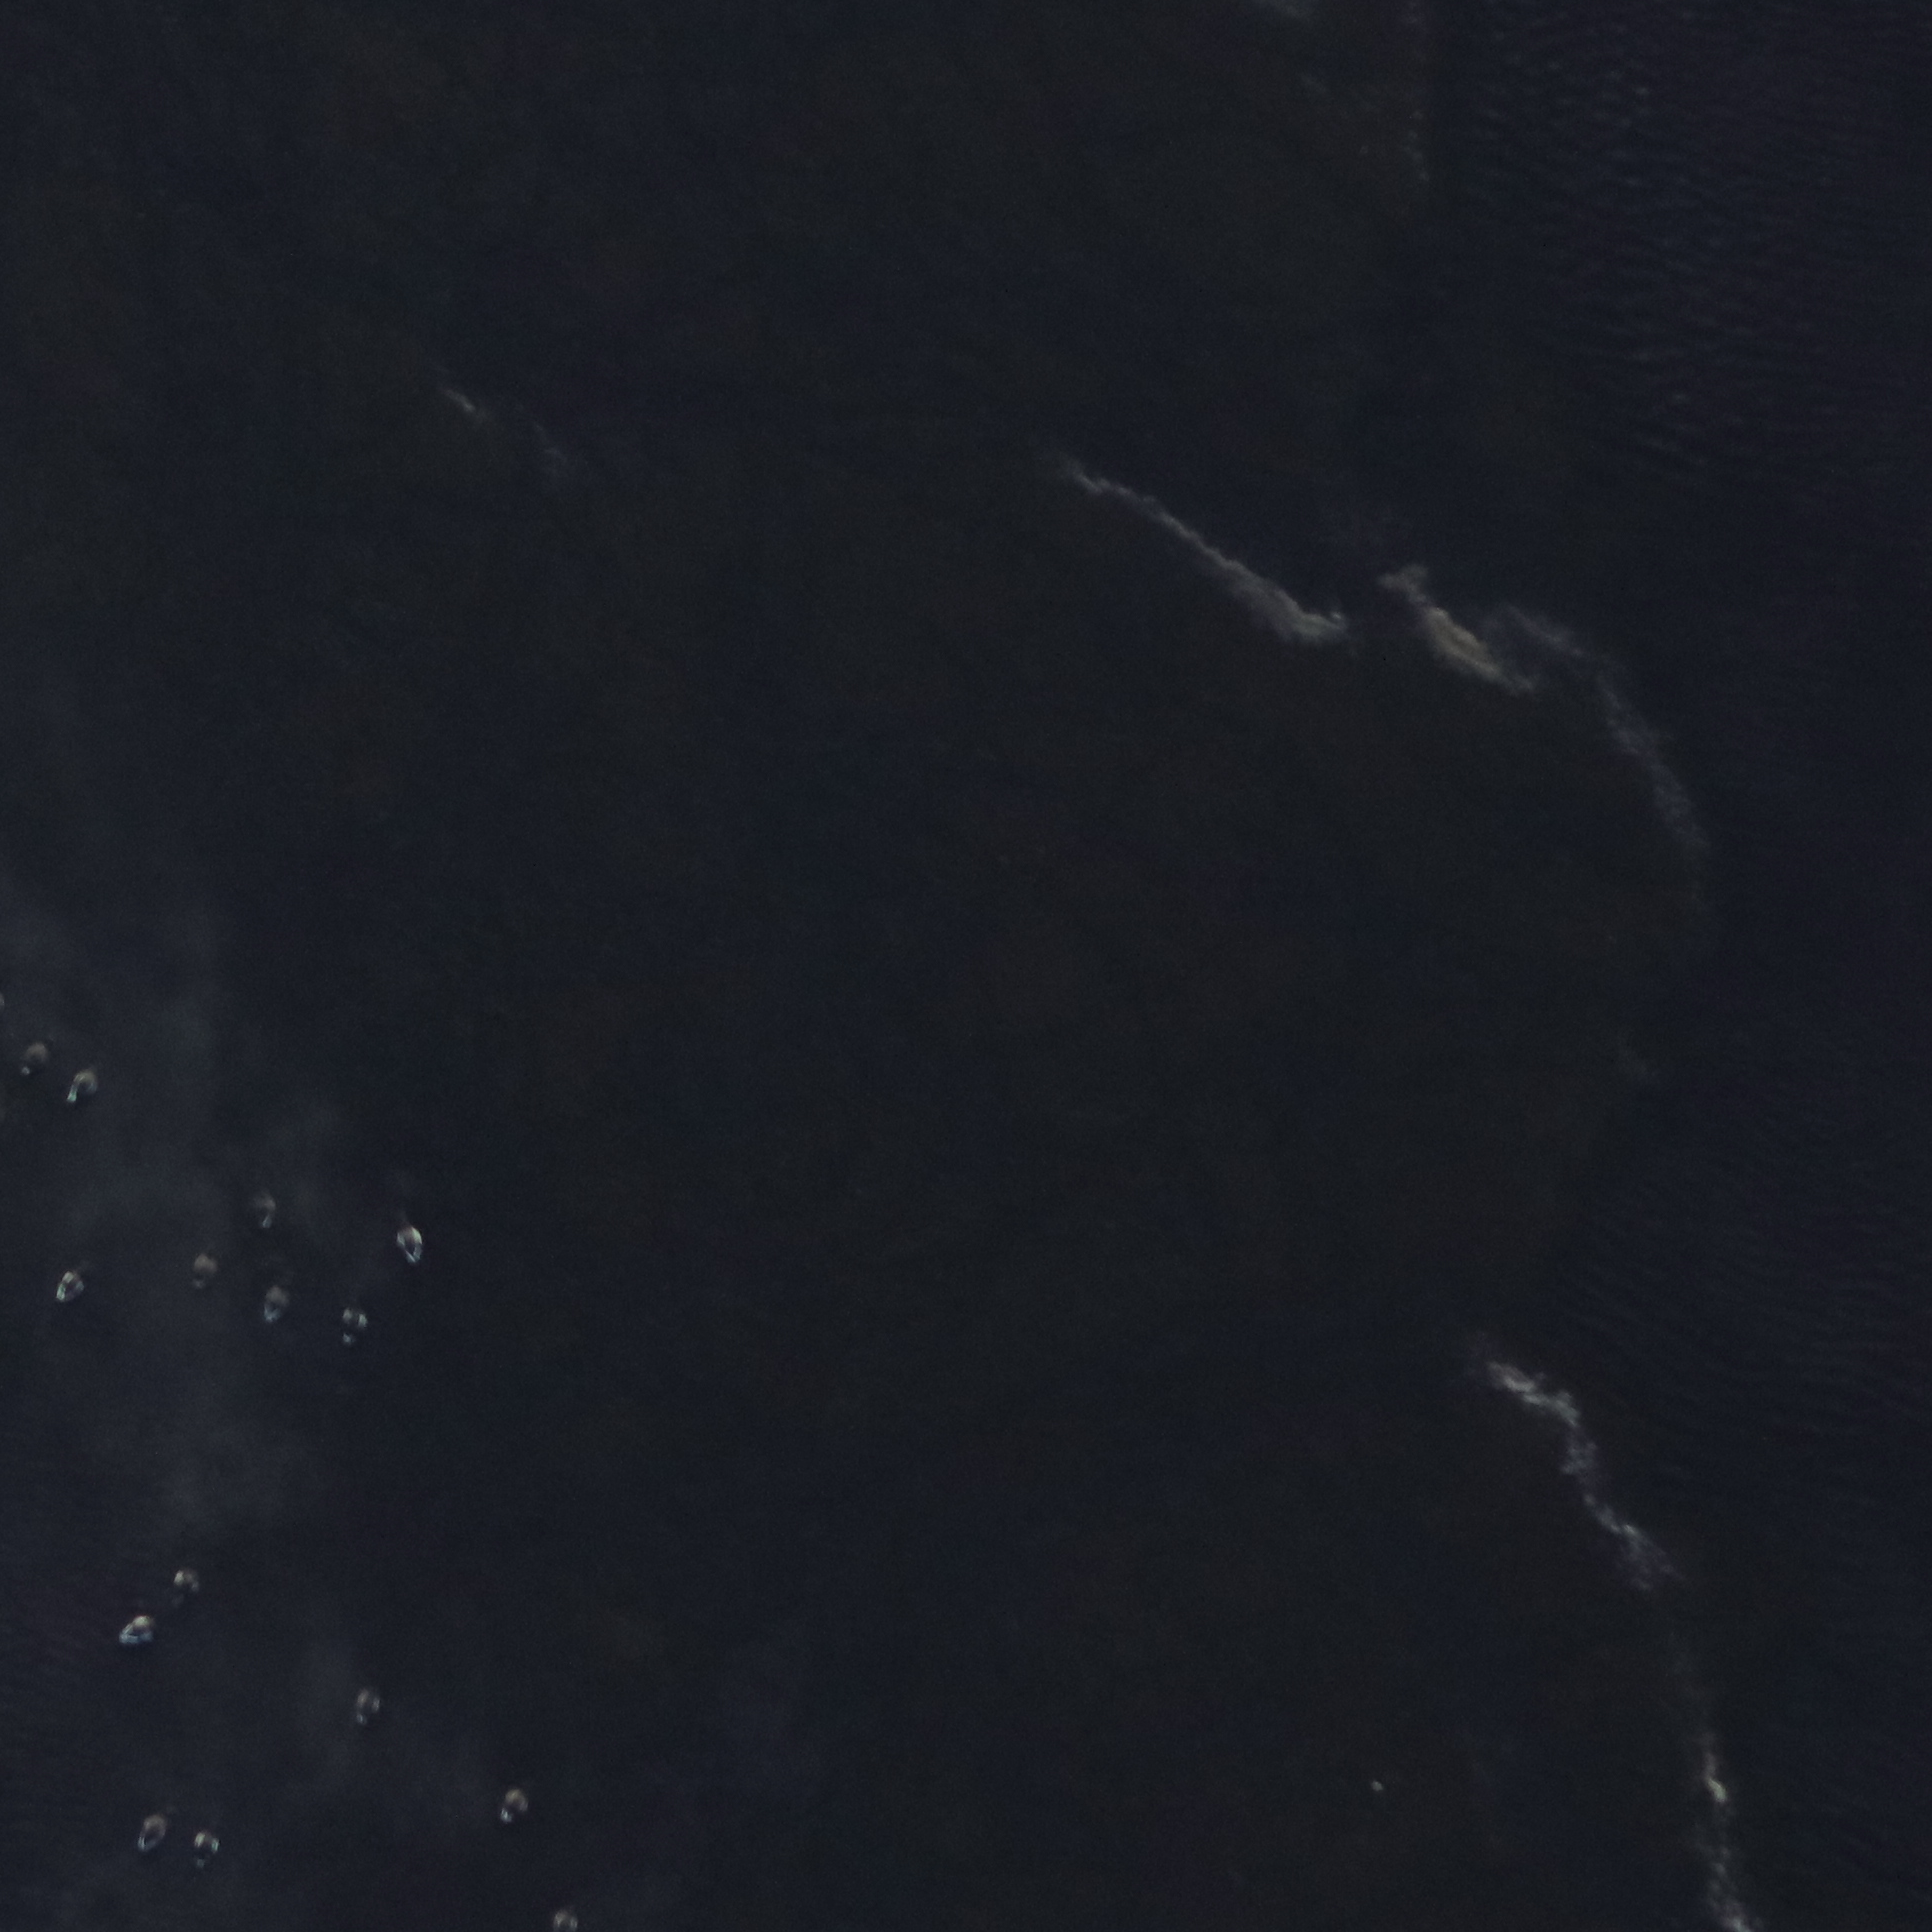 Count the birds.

16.